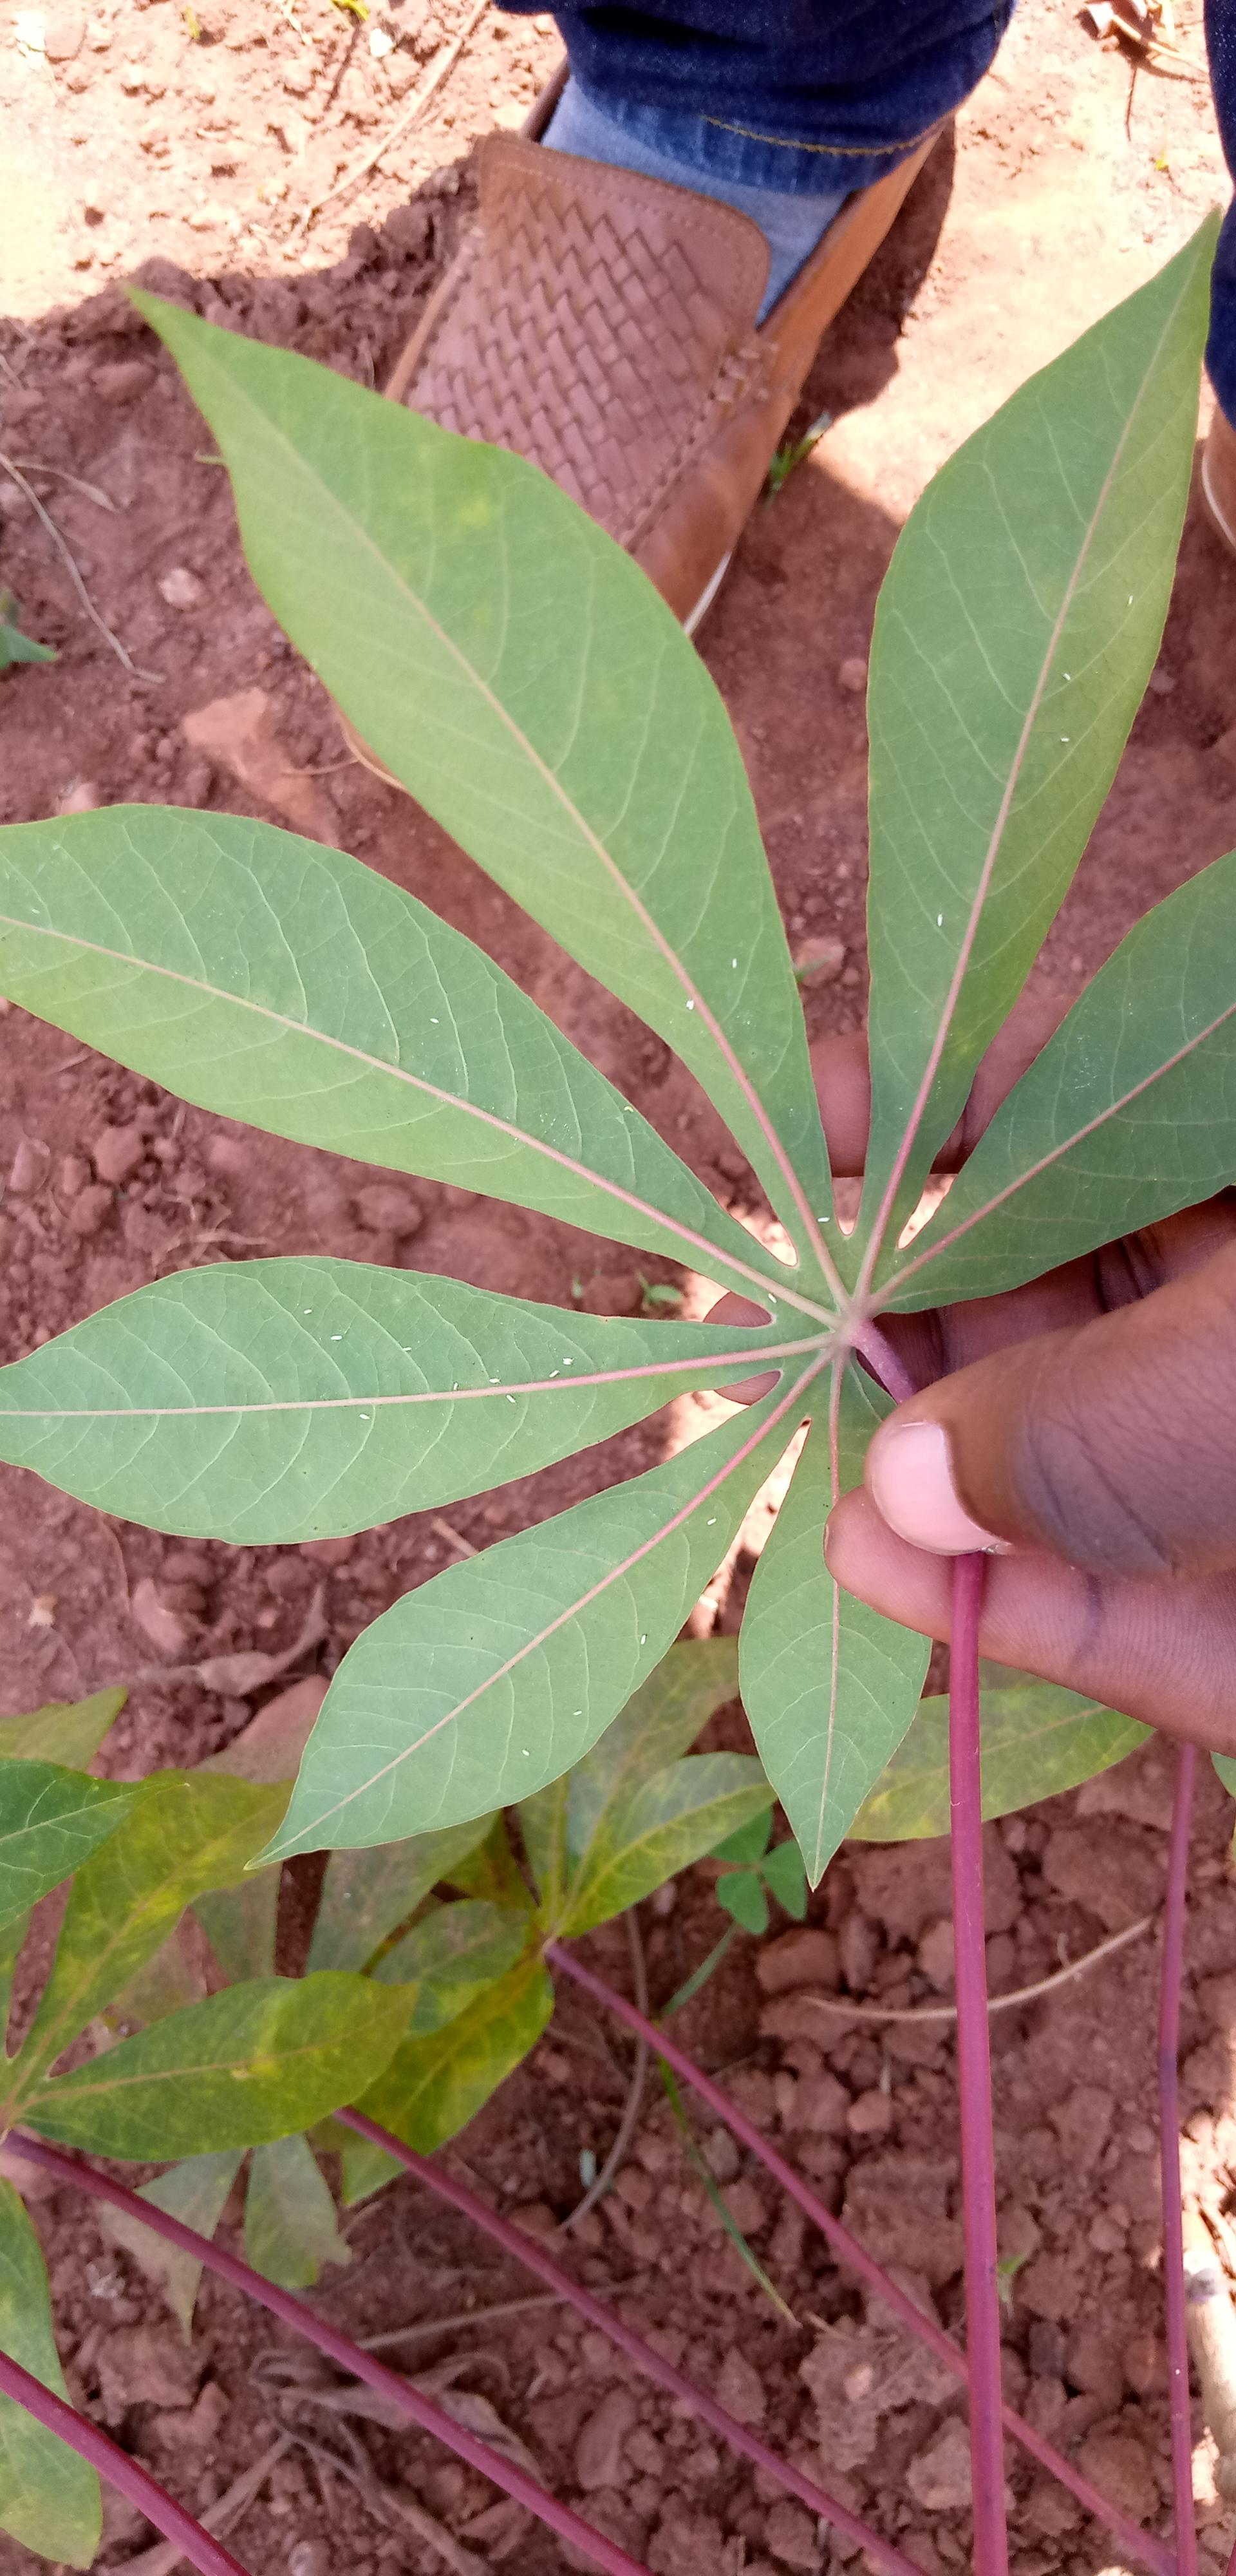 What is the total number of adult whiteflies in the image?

25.